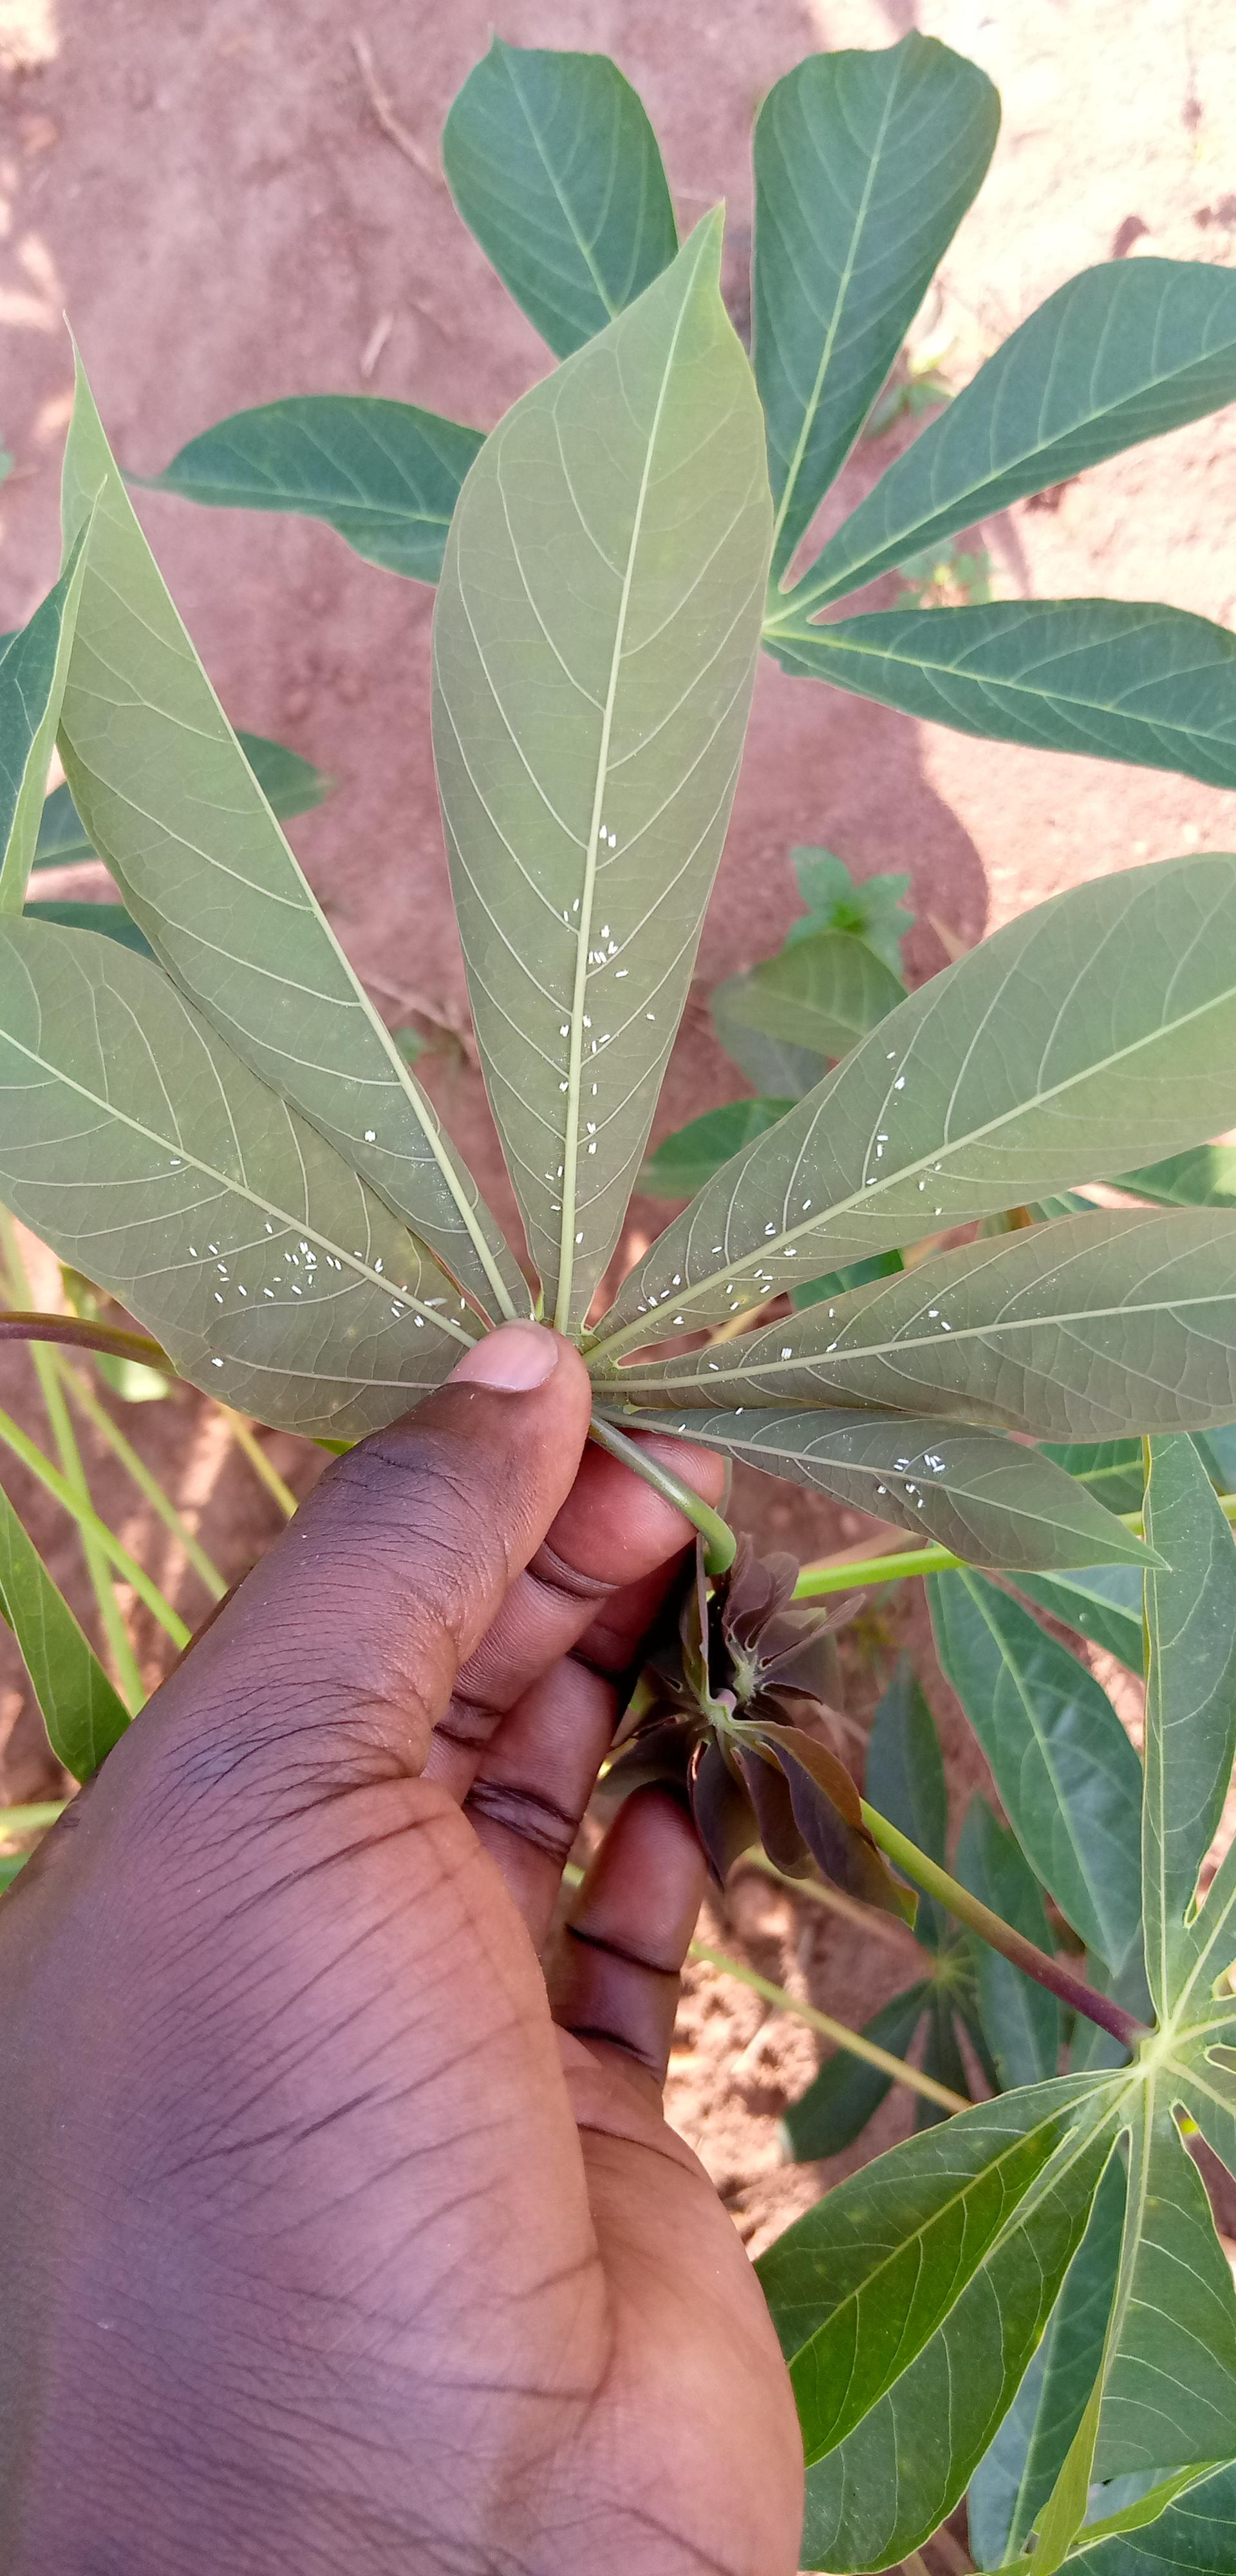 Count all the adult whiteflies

117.